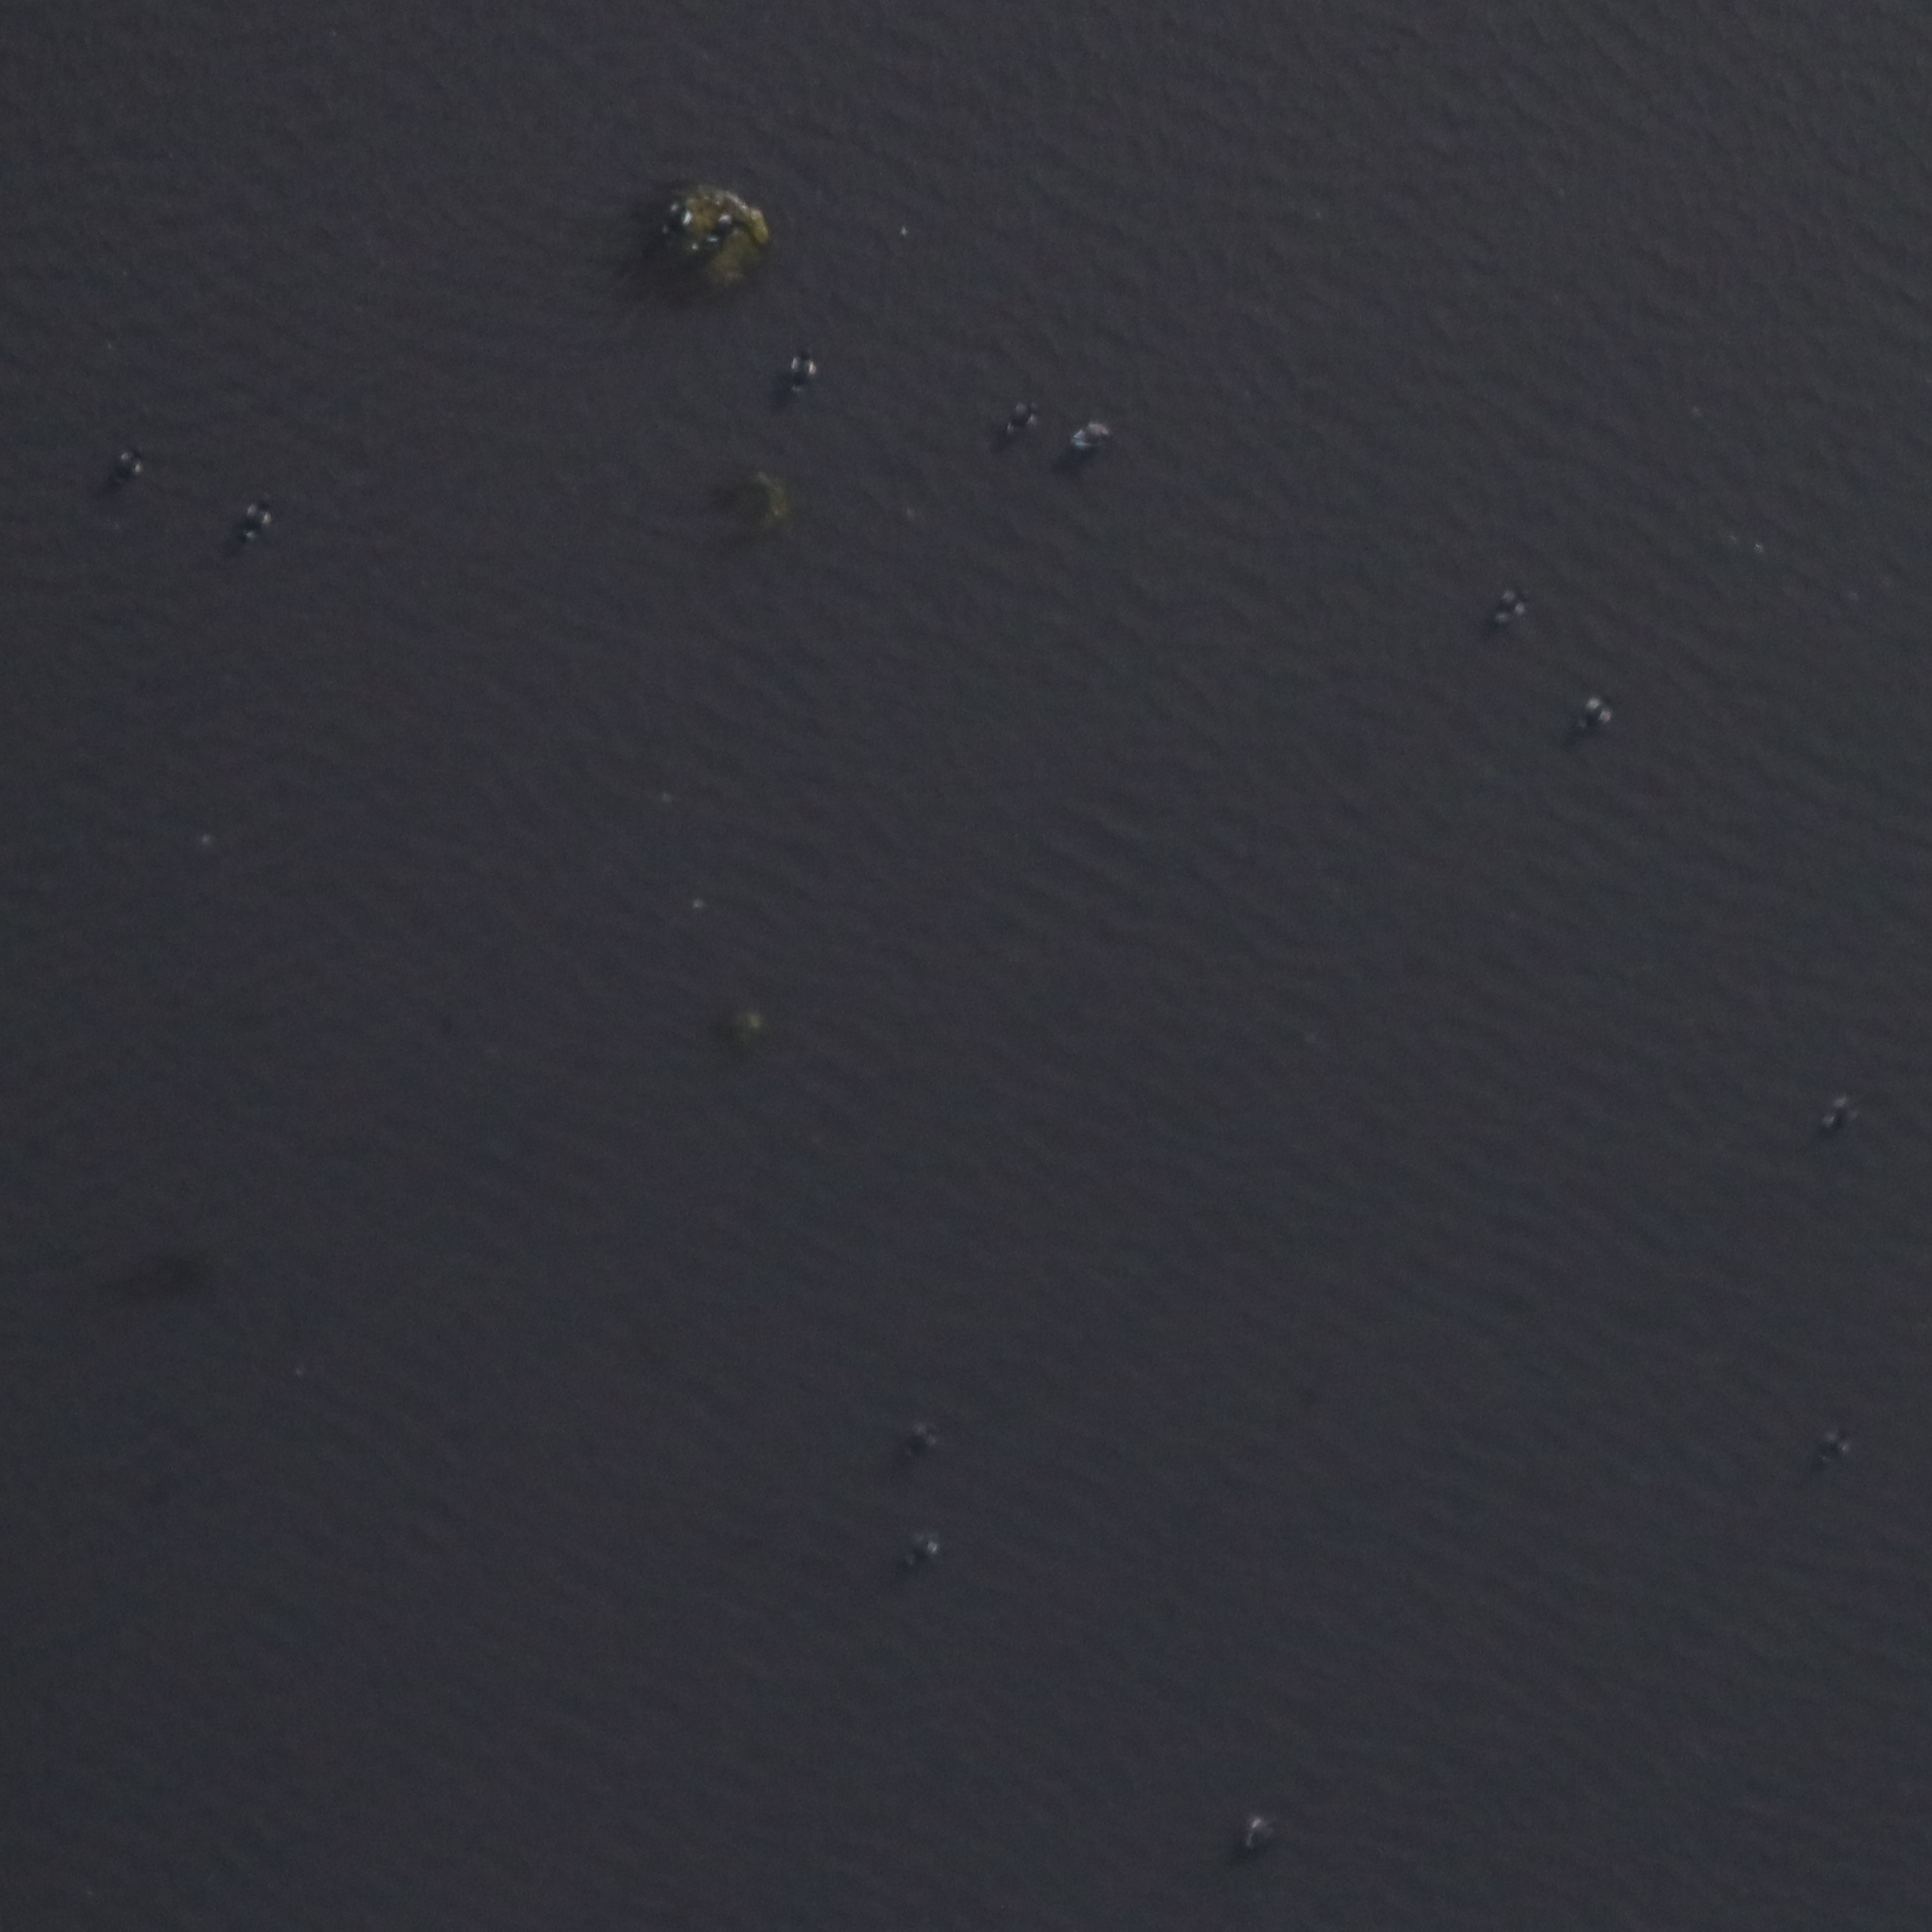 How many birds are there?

14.